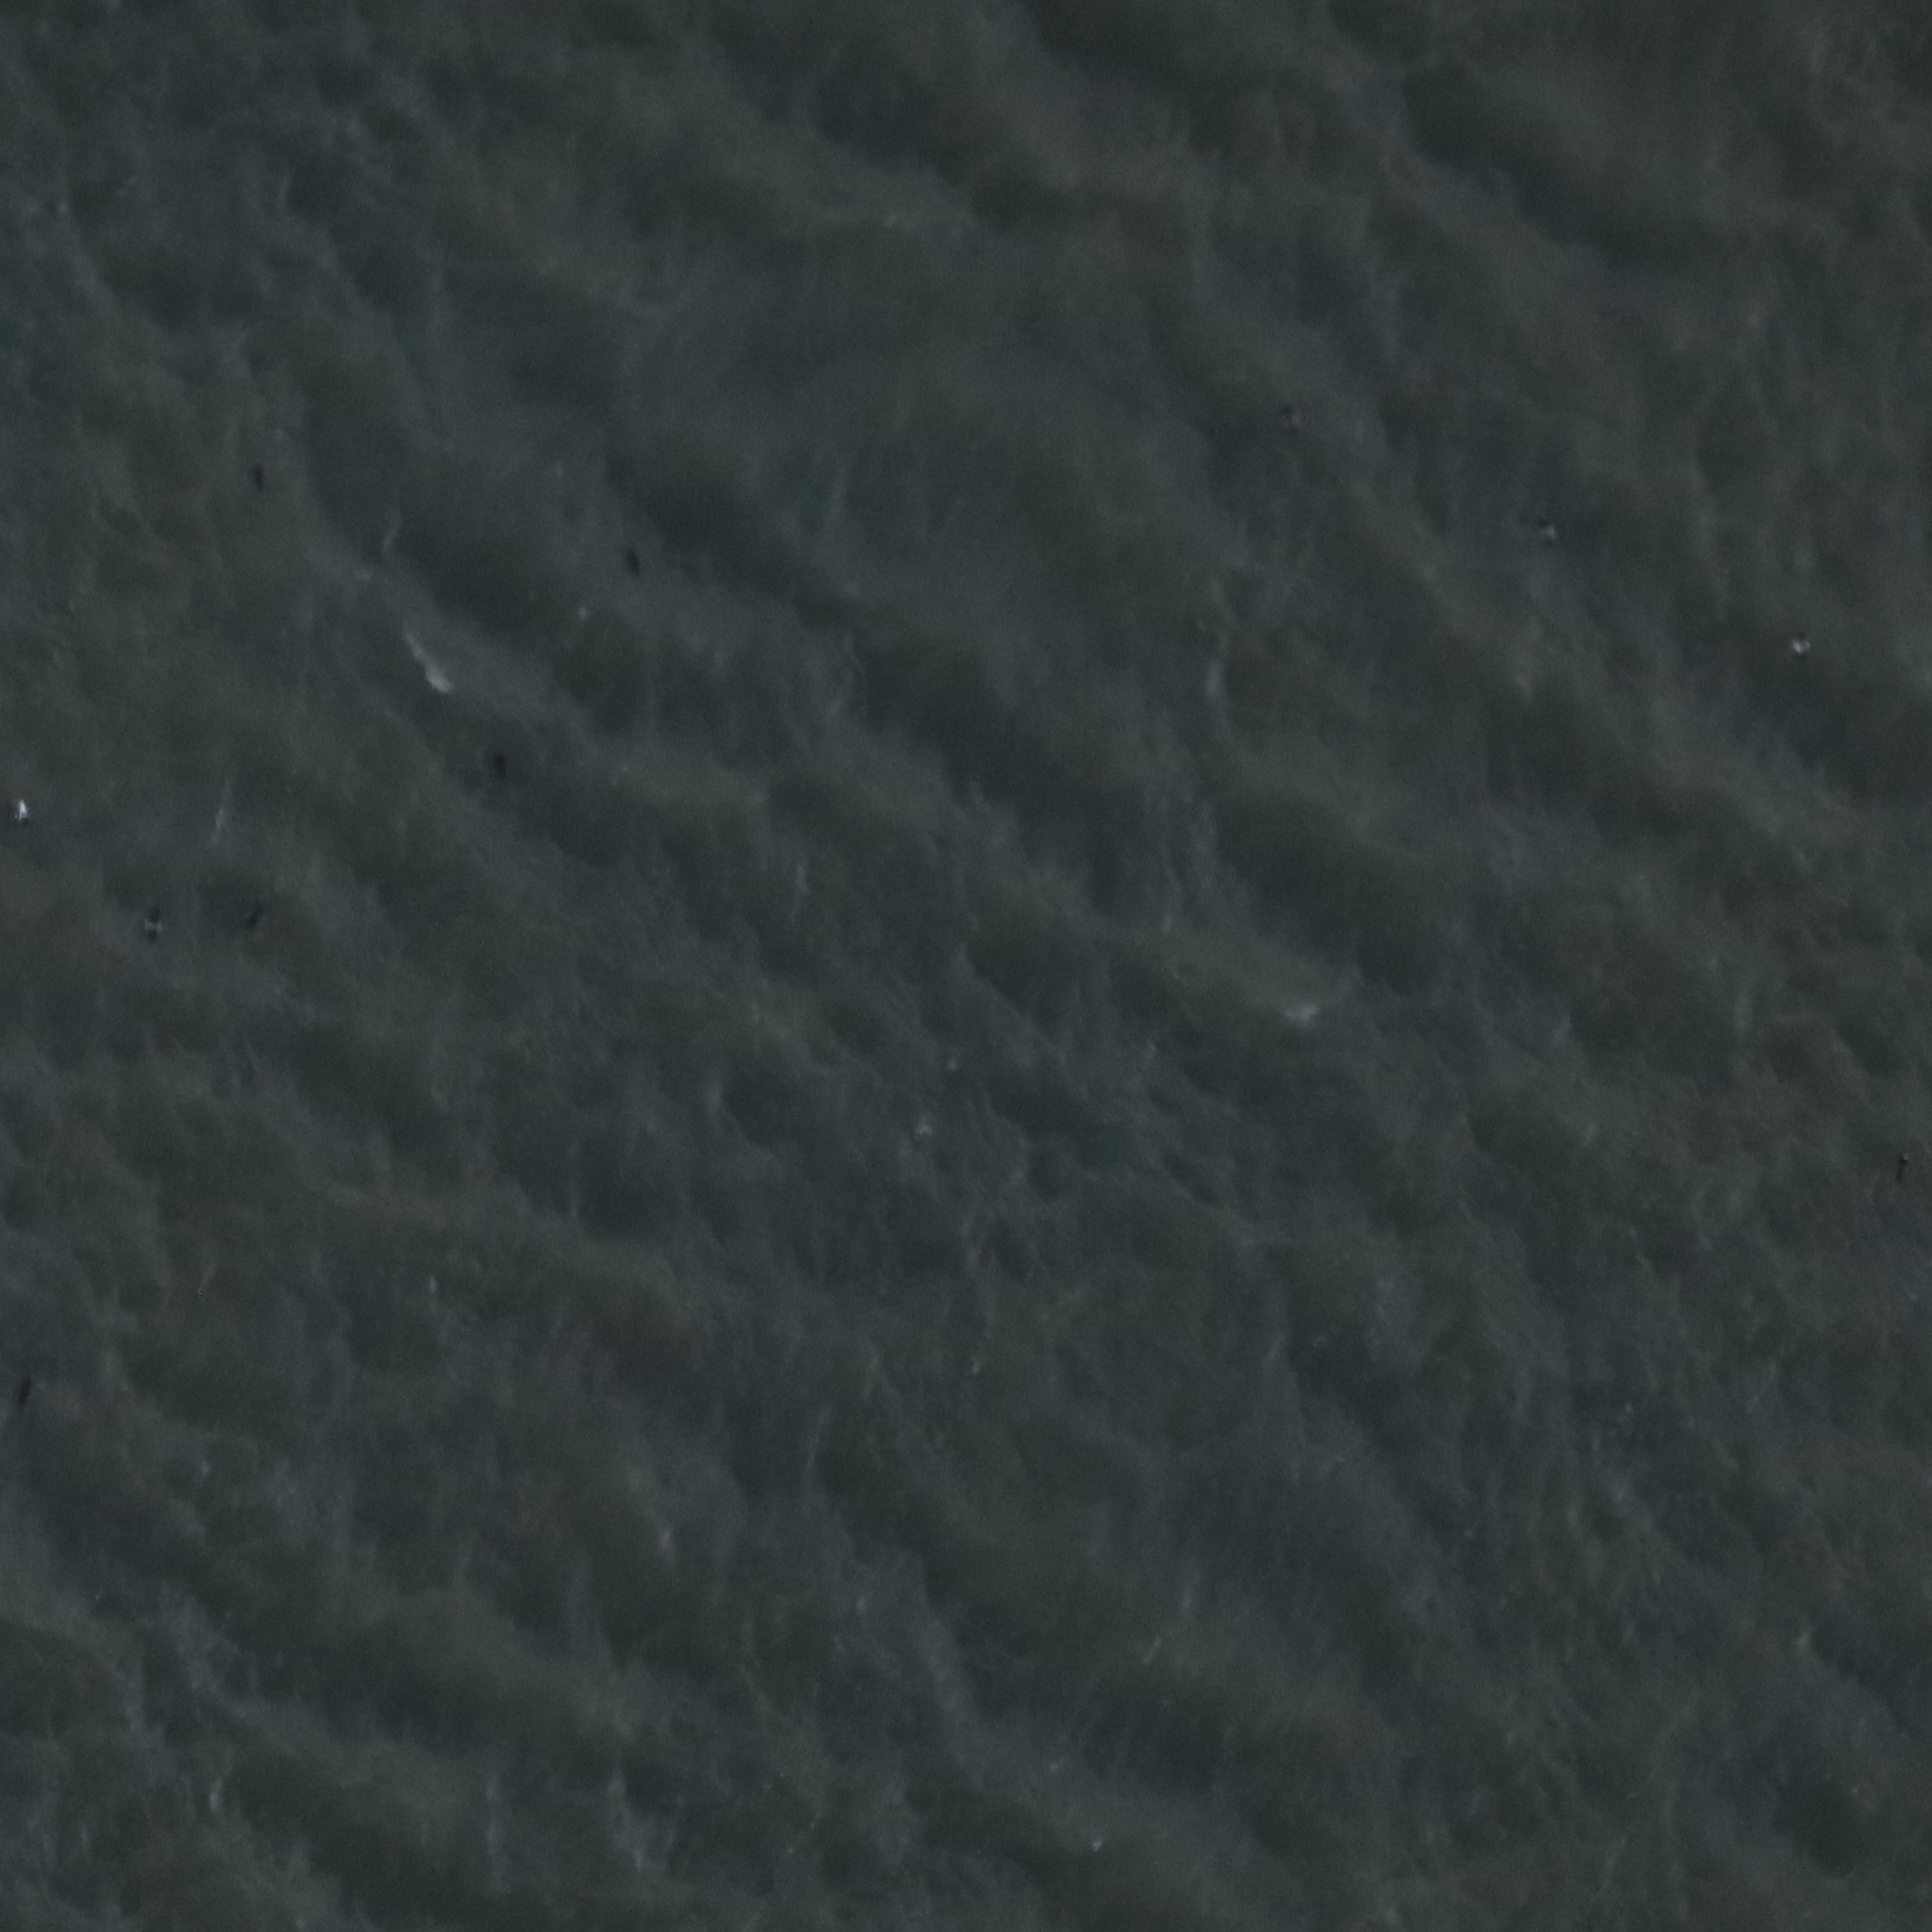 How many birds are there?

11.